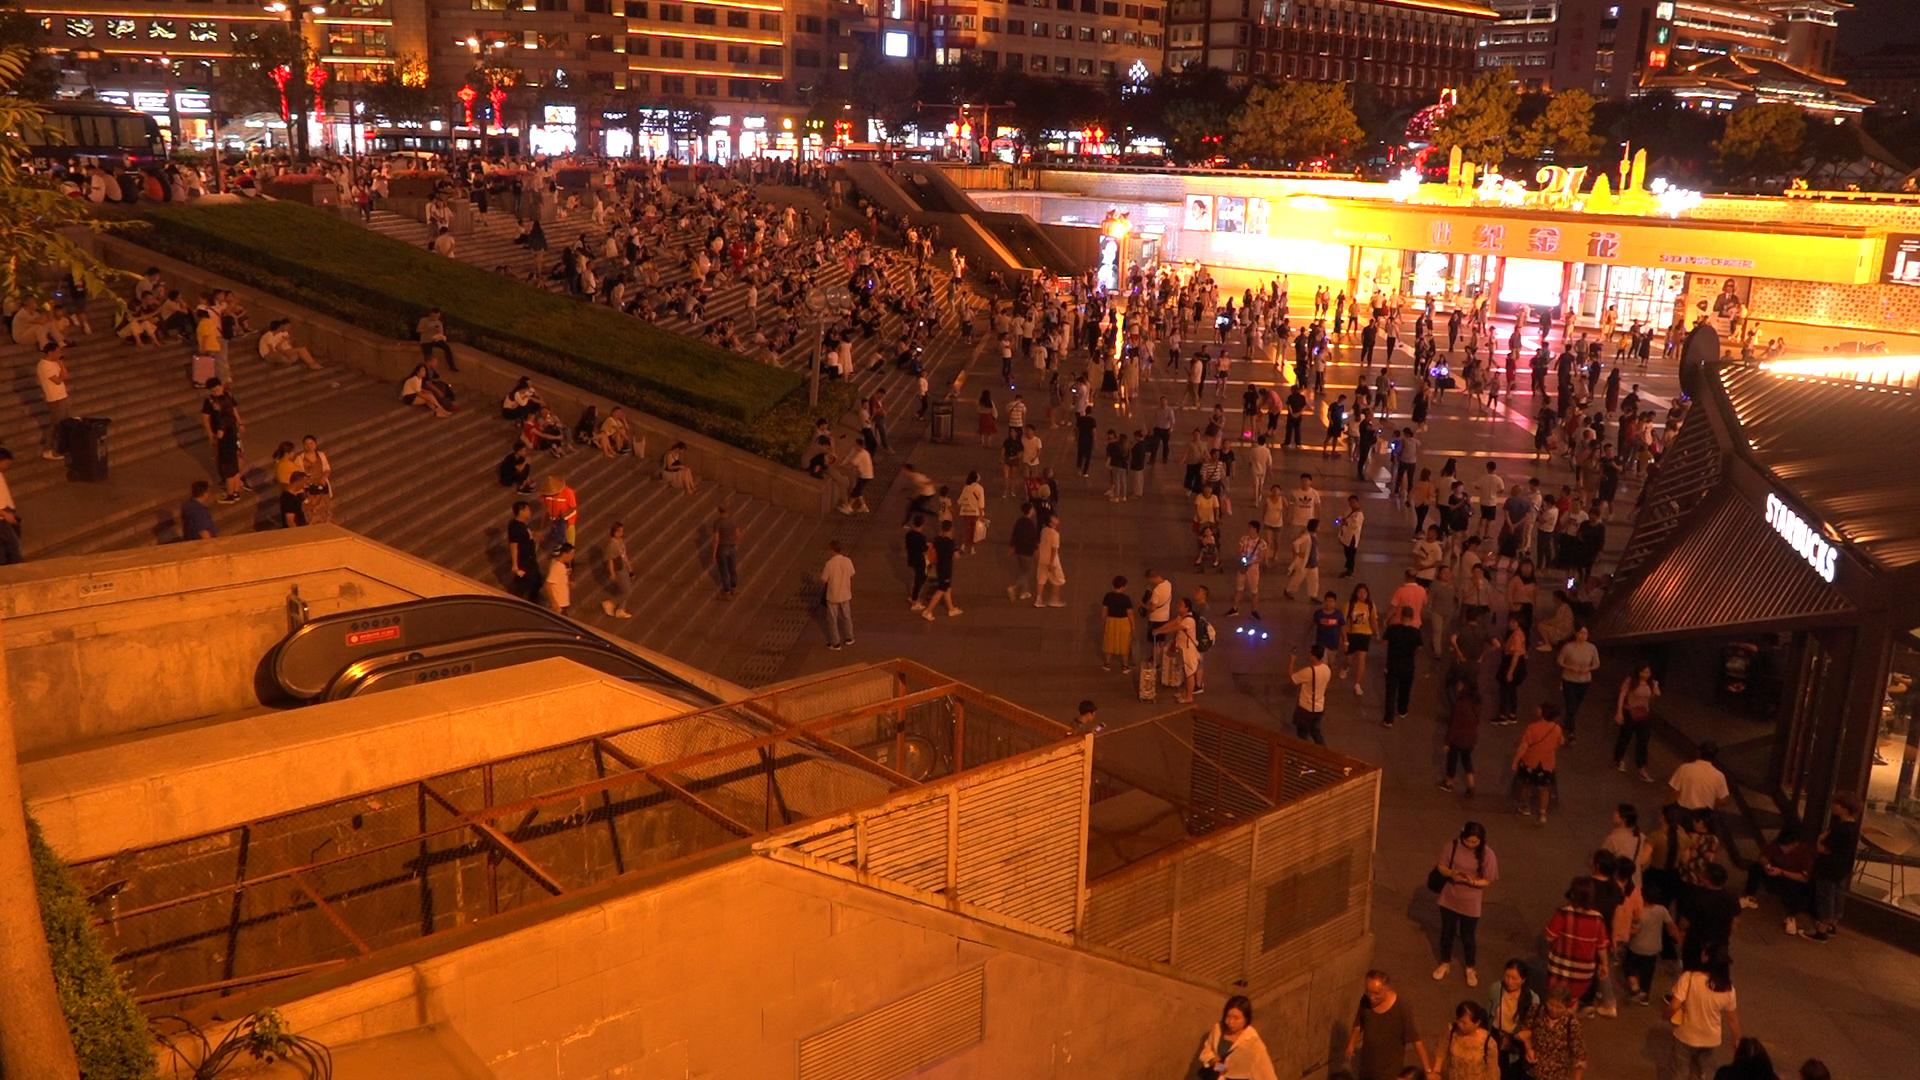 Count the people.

627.